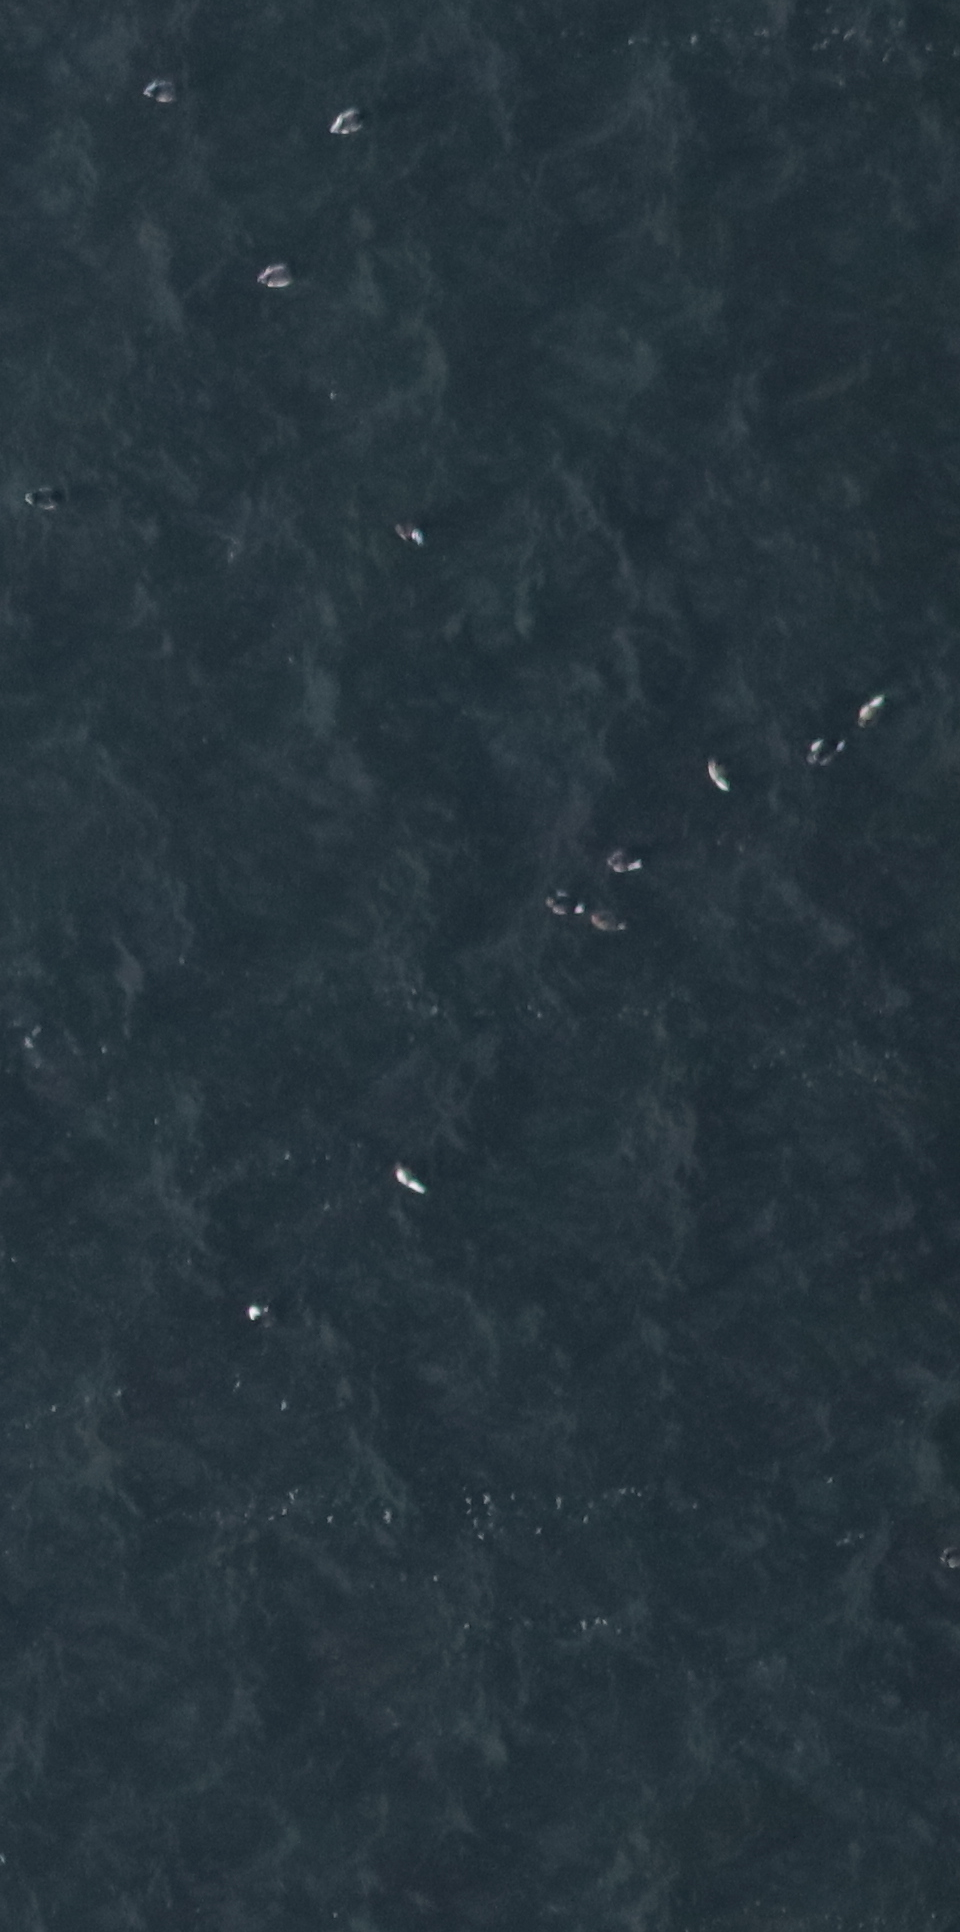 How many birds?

12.